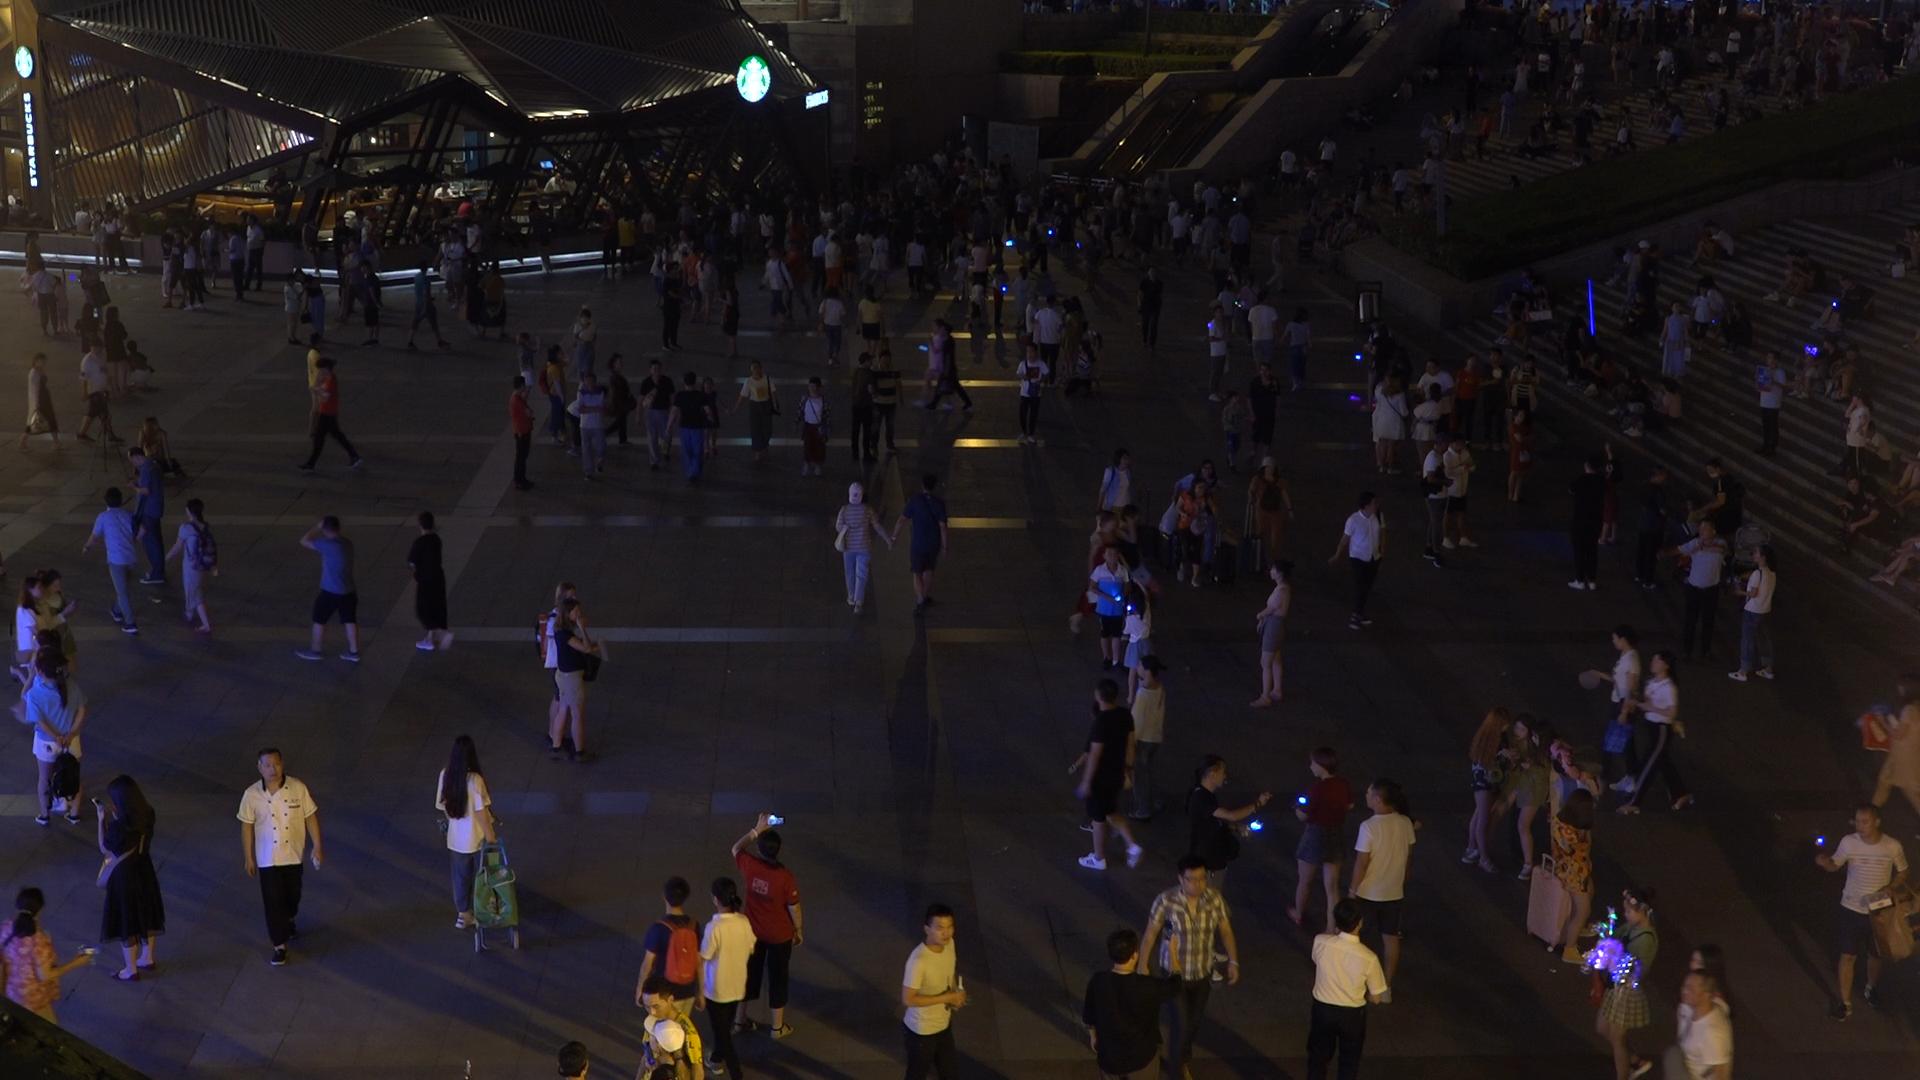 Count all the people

301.